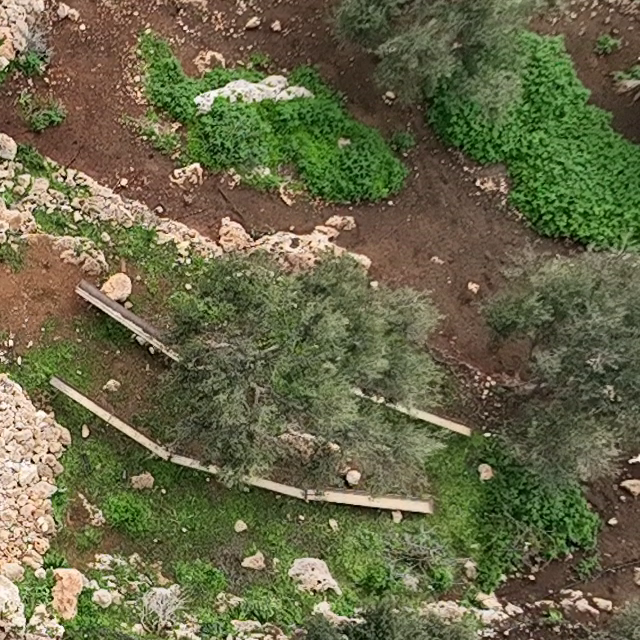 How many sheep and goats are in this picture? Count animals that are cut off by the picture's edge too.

1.